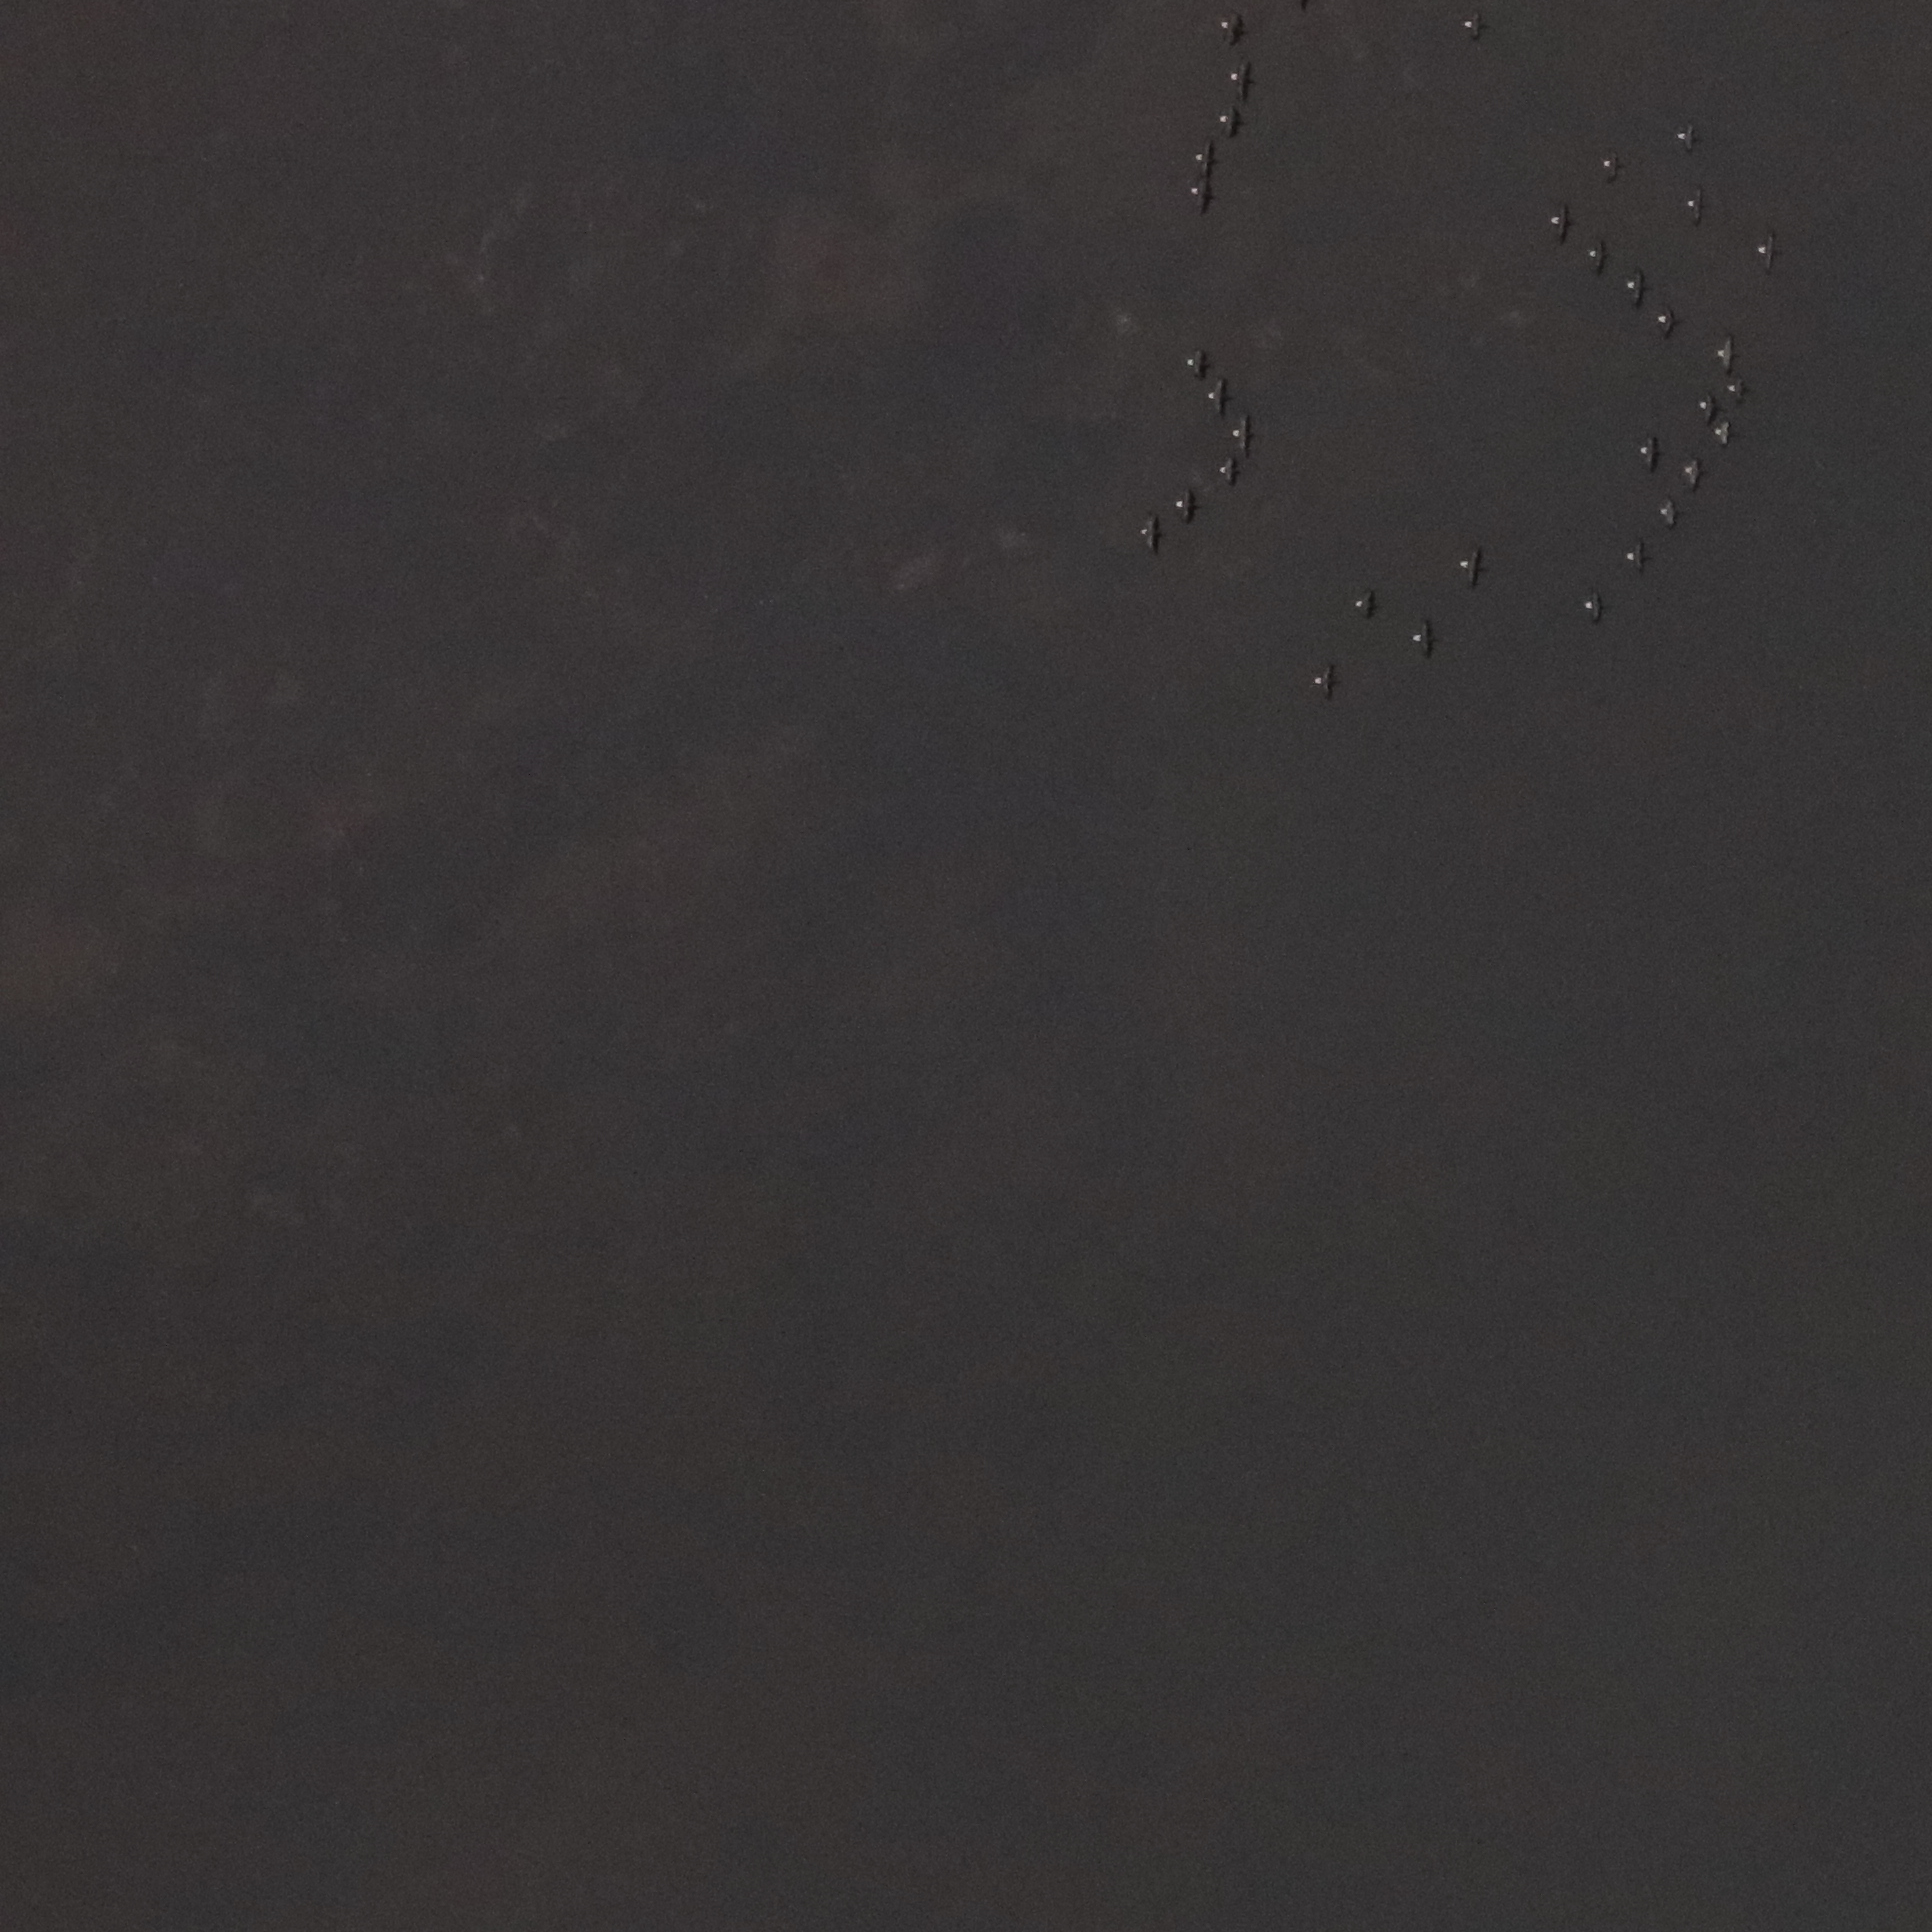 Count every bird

33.